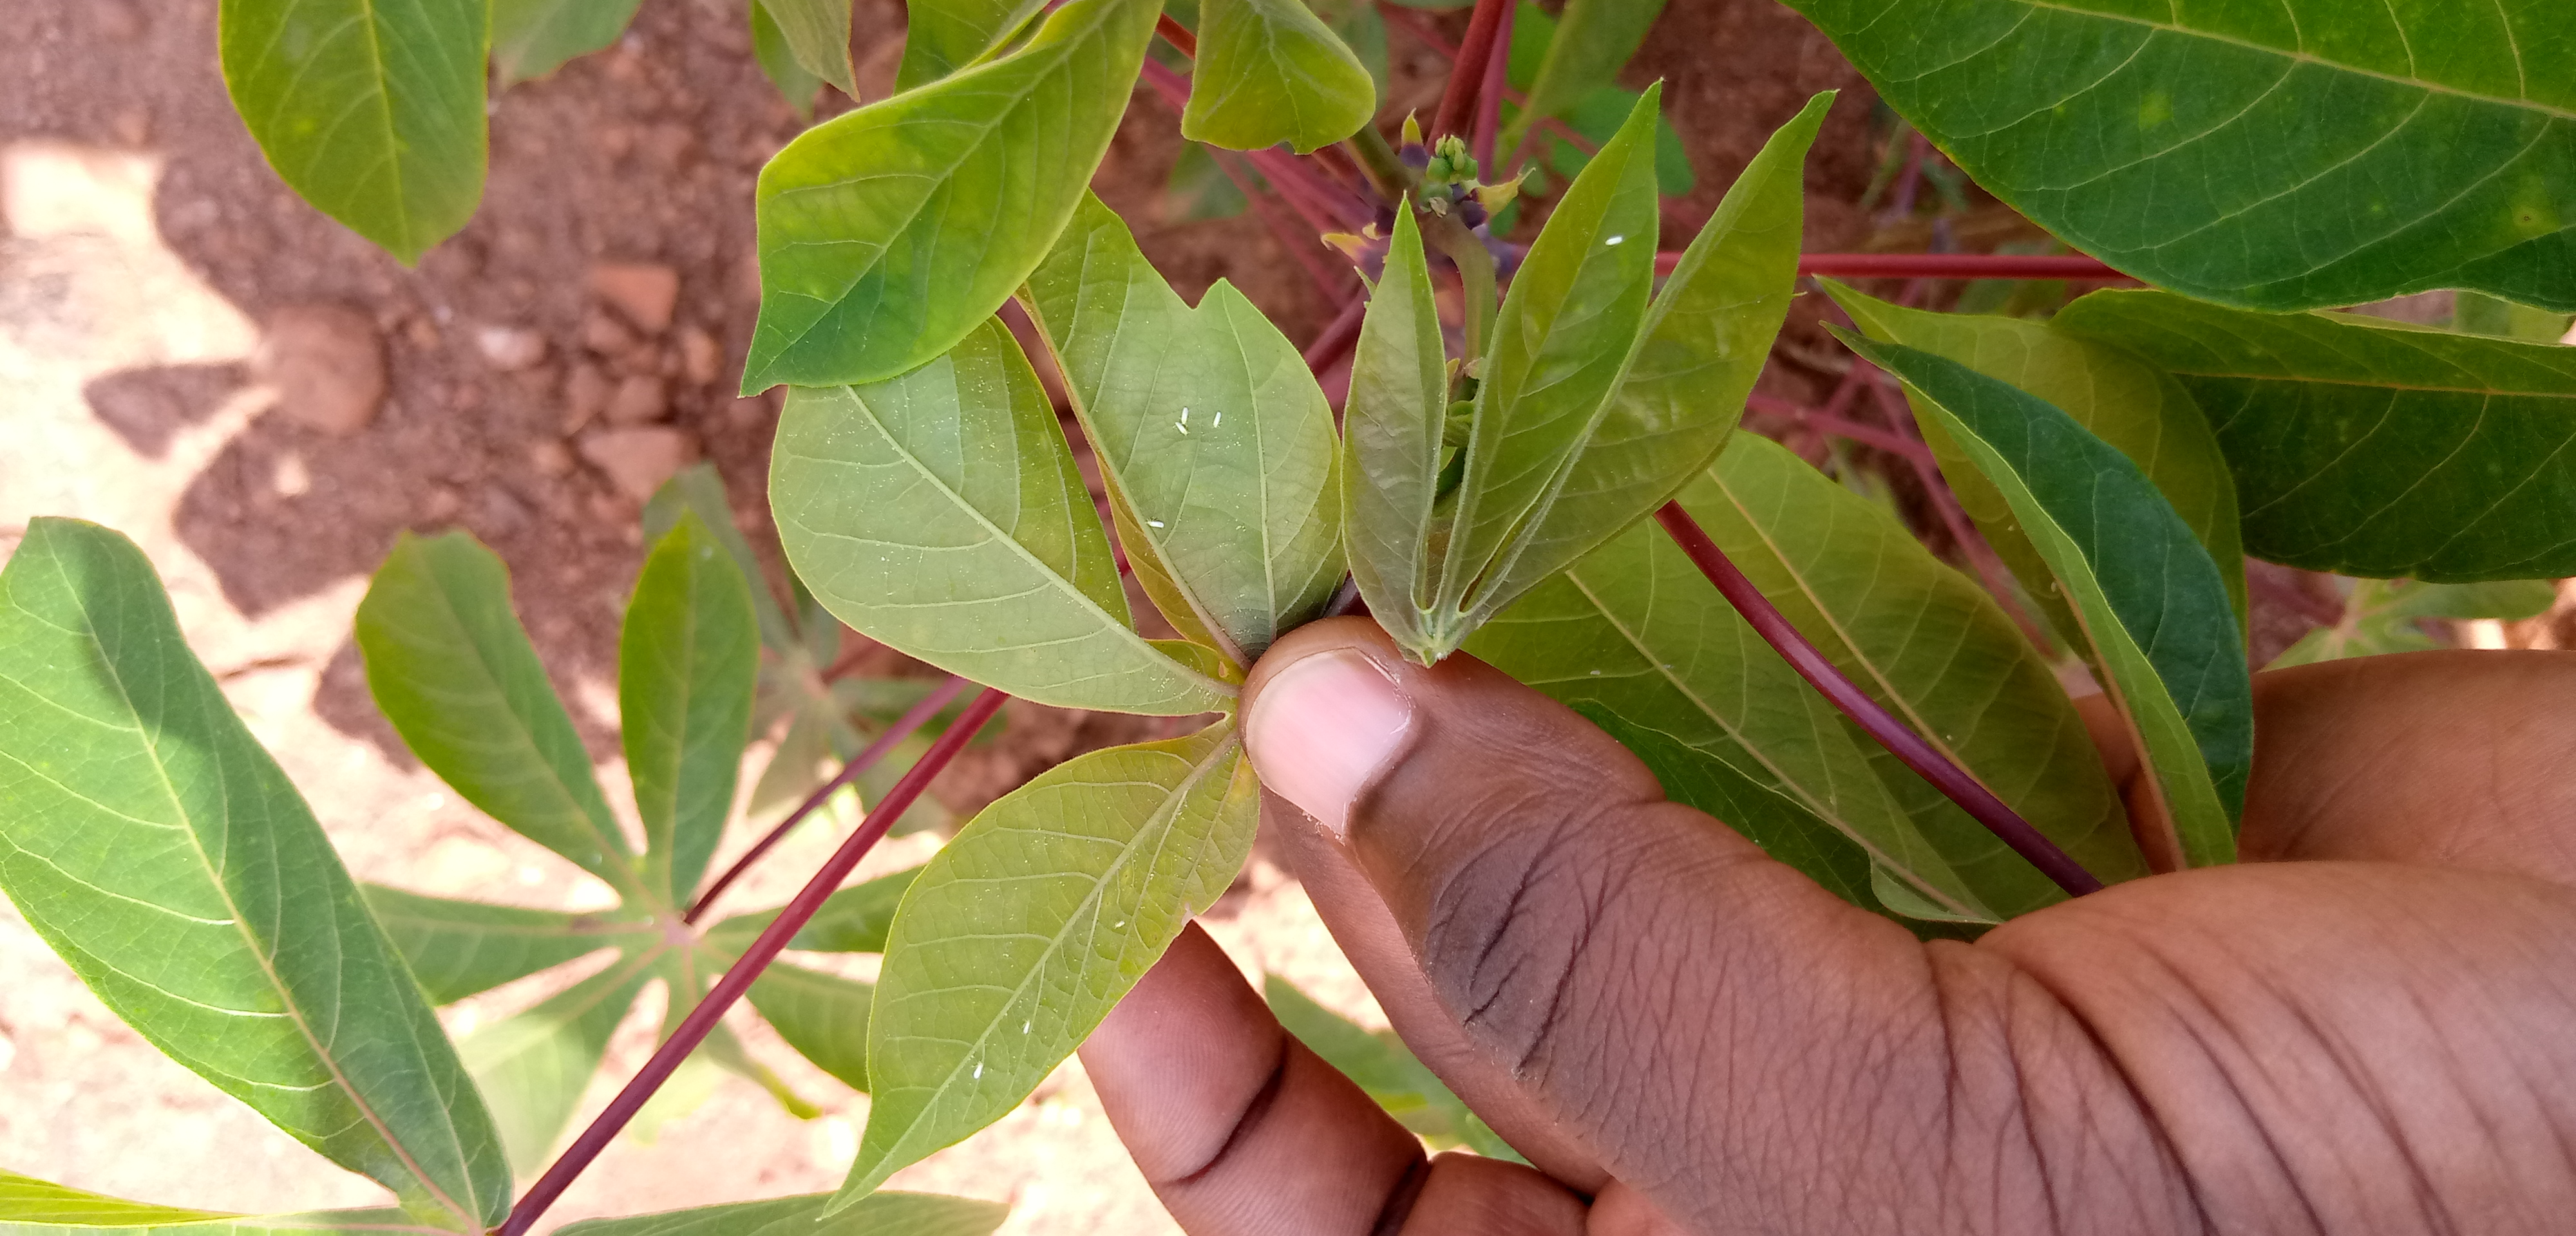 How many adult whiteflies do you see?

8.